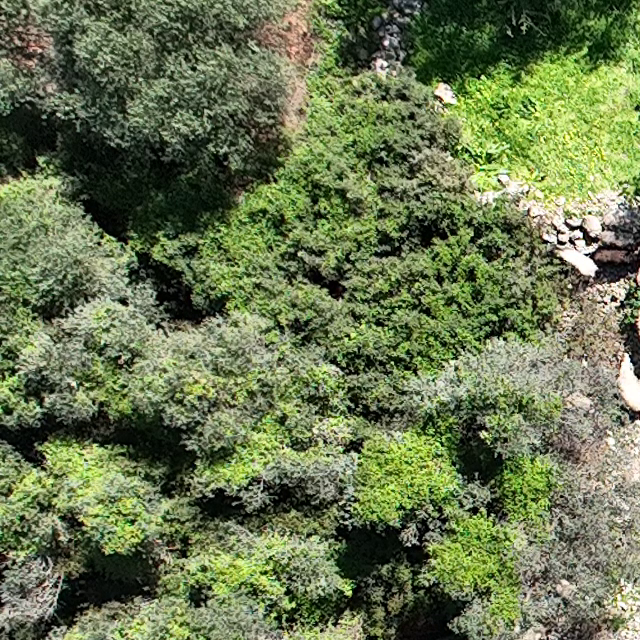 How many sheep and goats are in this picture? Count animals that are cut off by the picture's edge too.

6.